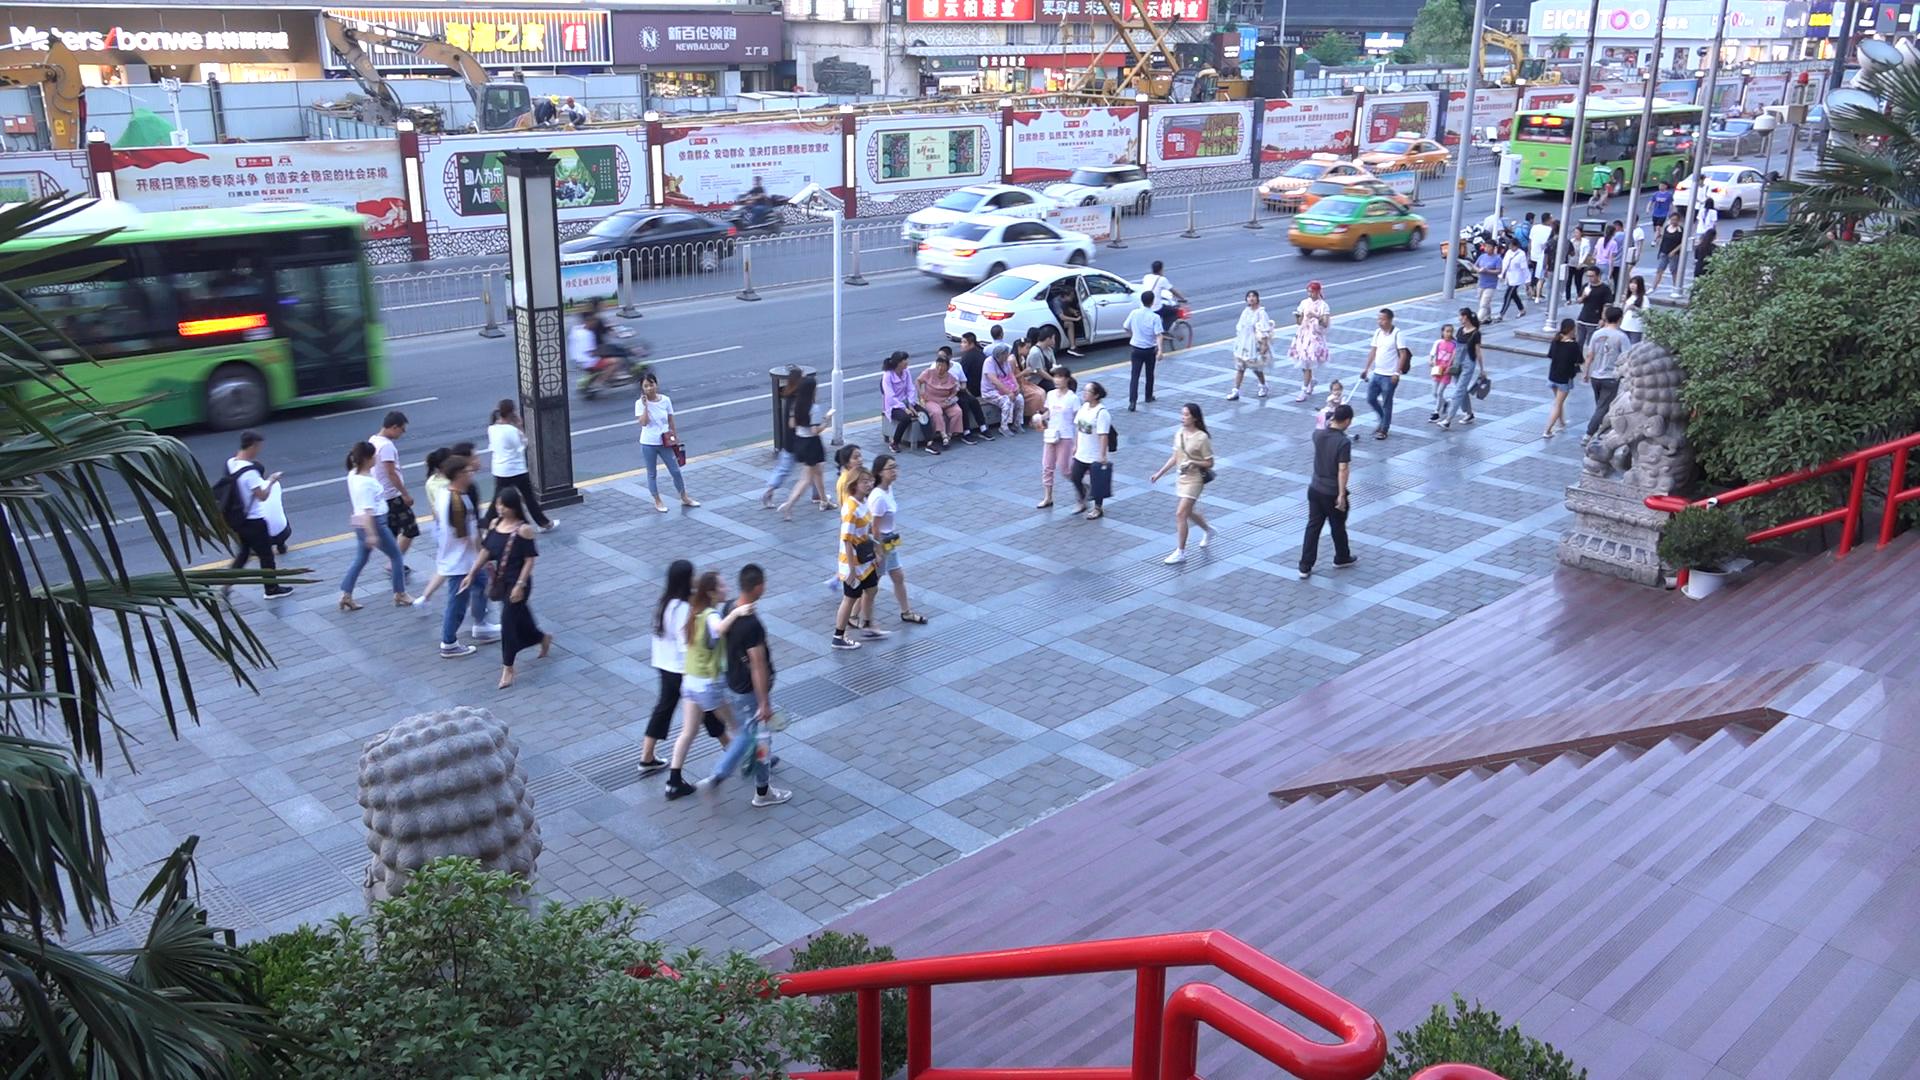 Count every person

75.